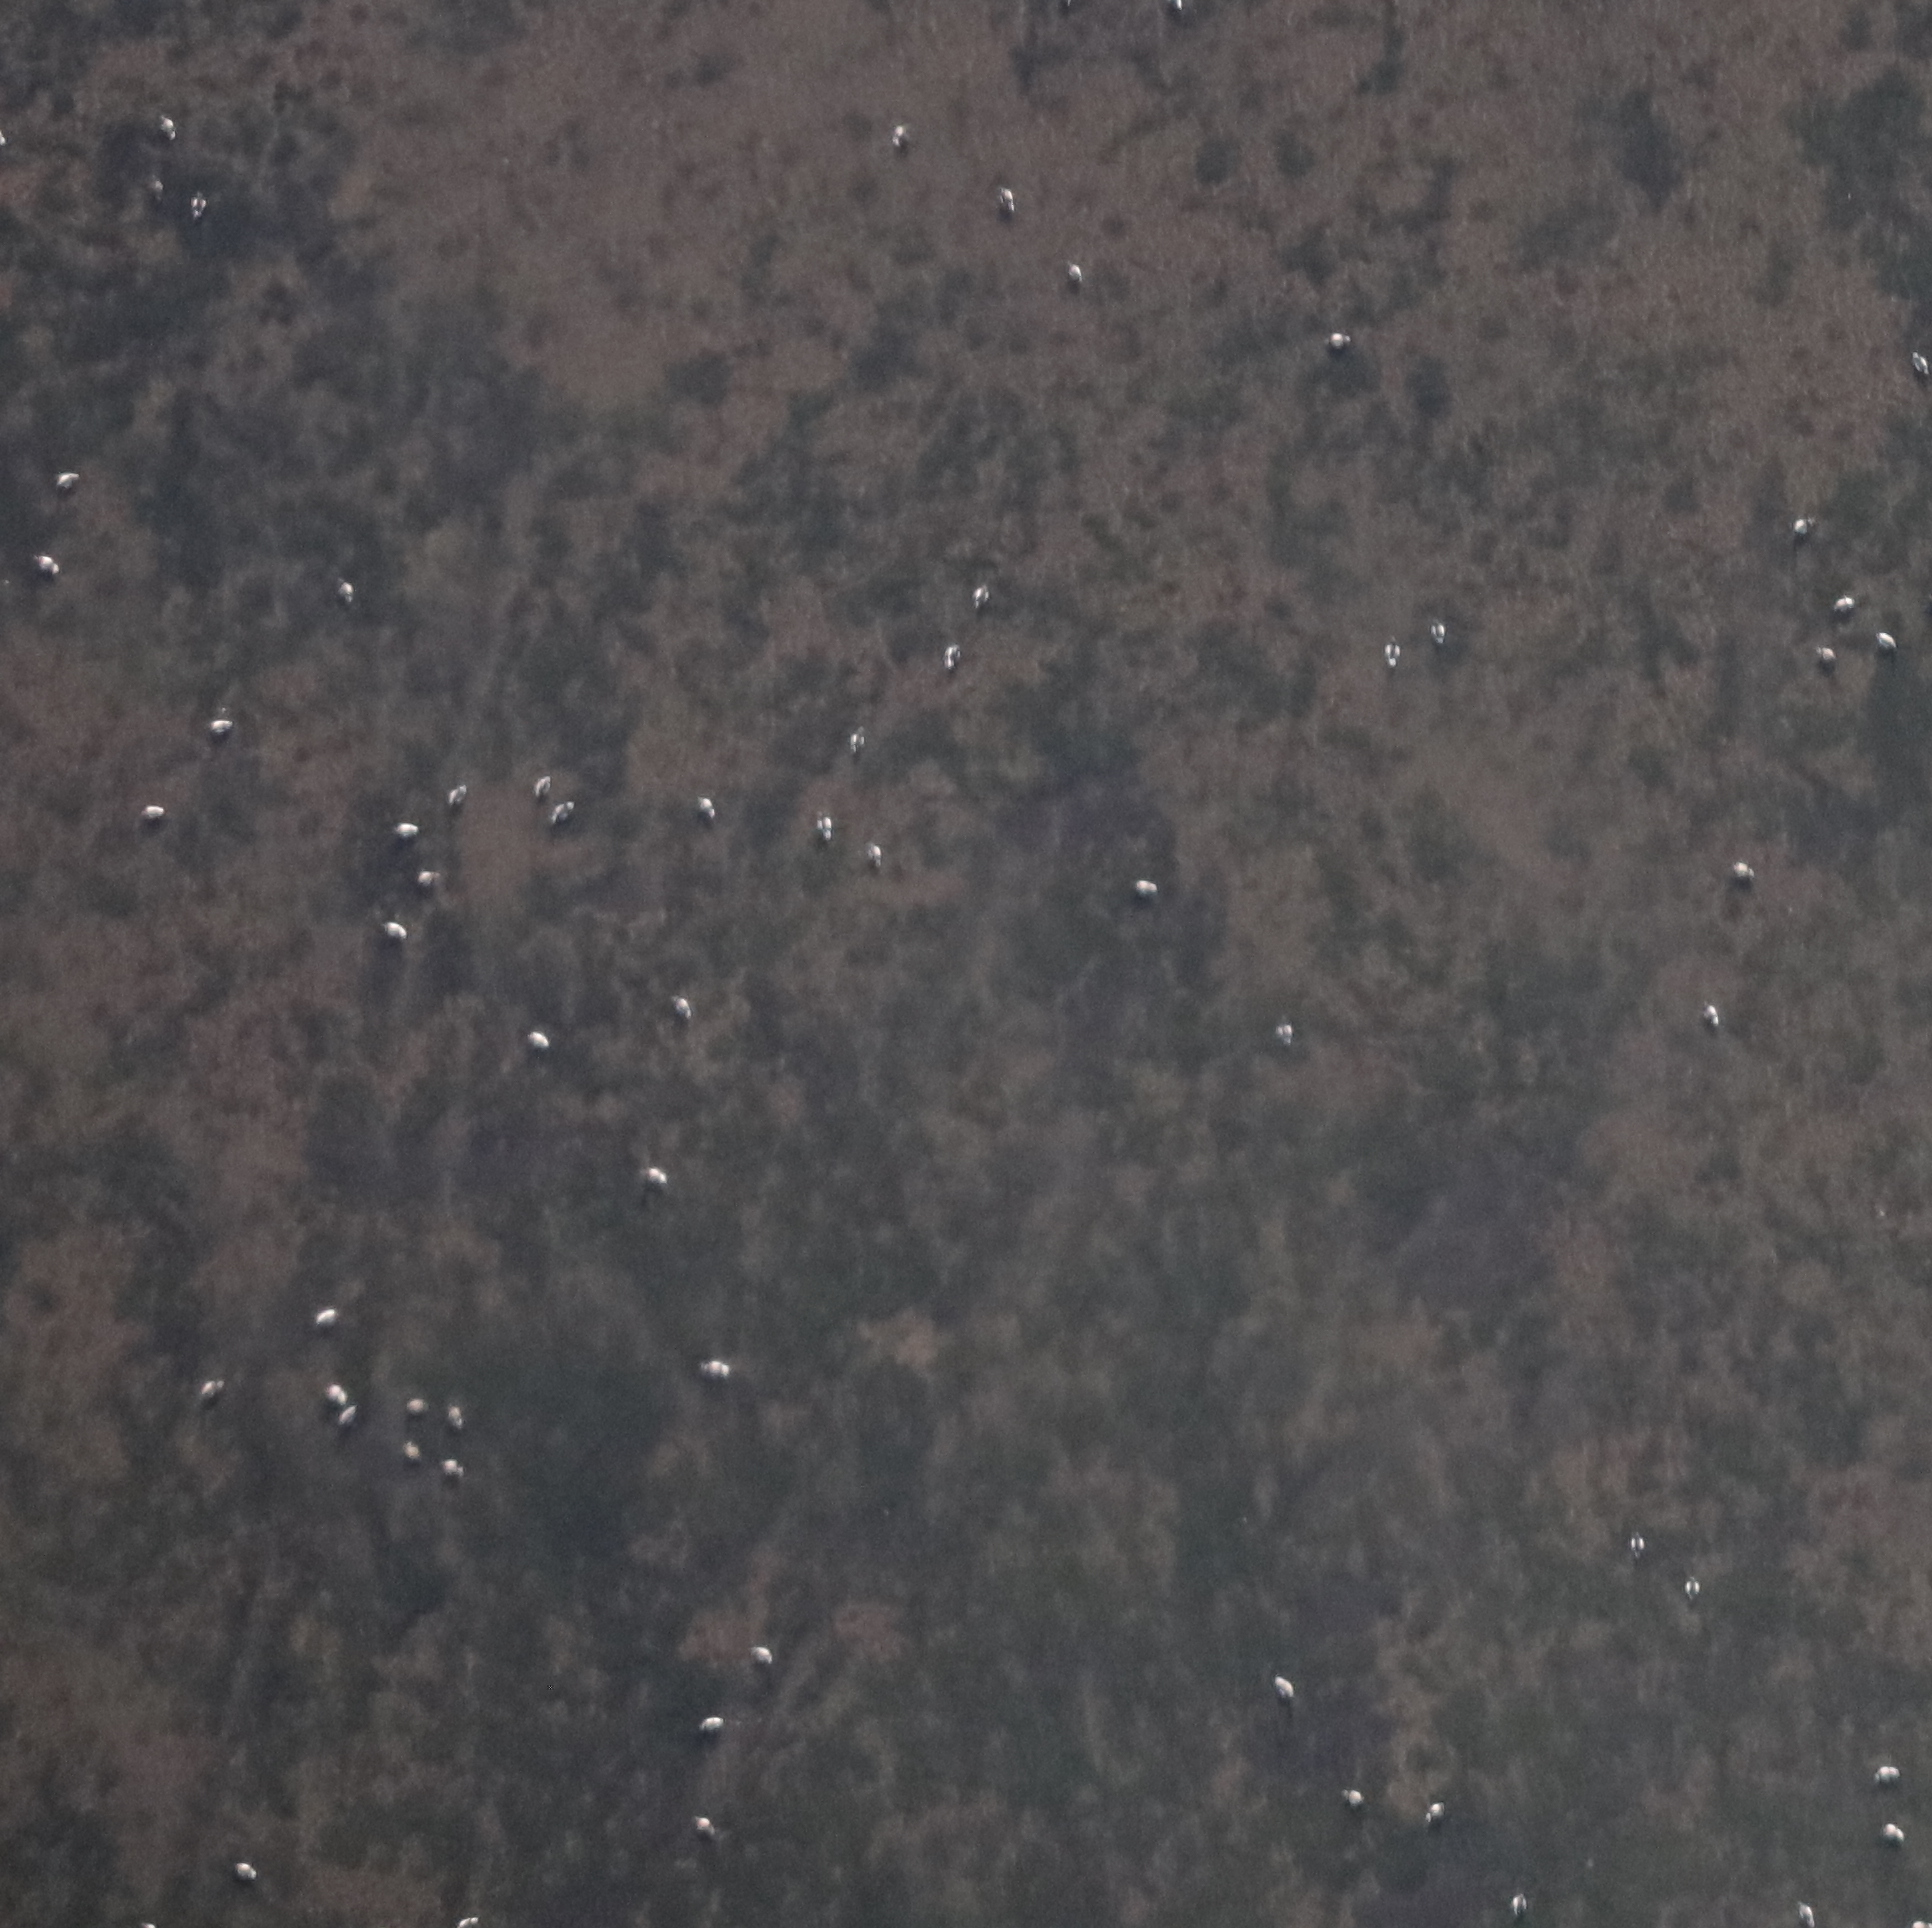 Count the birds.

60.